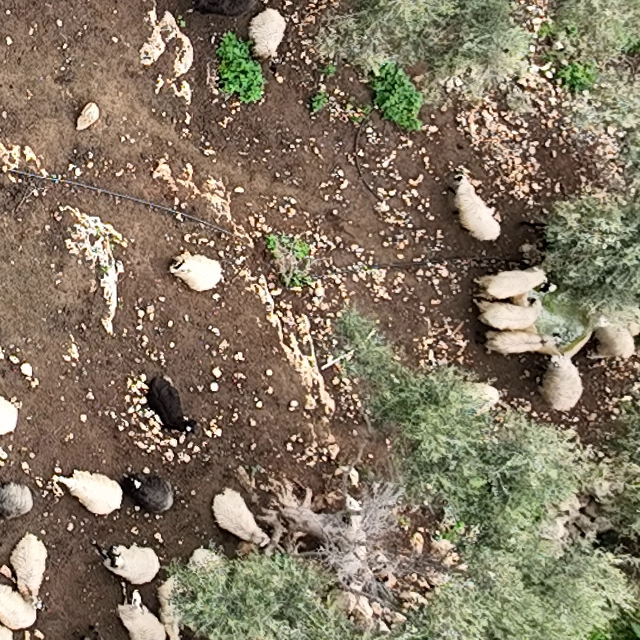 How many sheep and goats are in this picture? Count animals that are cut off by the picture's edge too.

23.